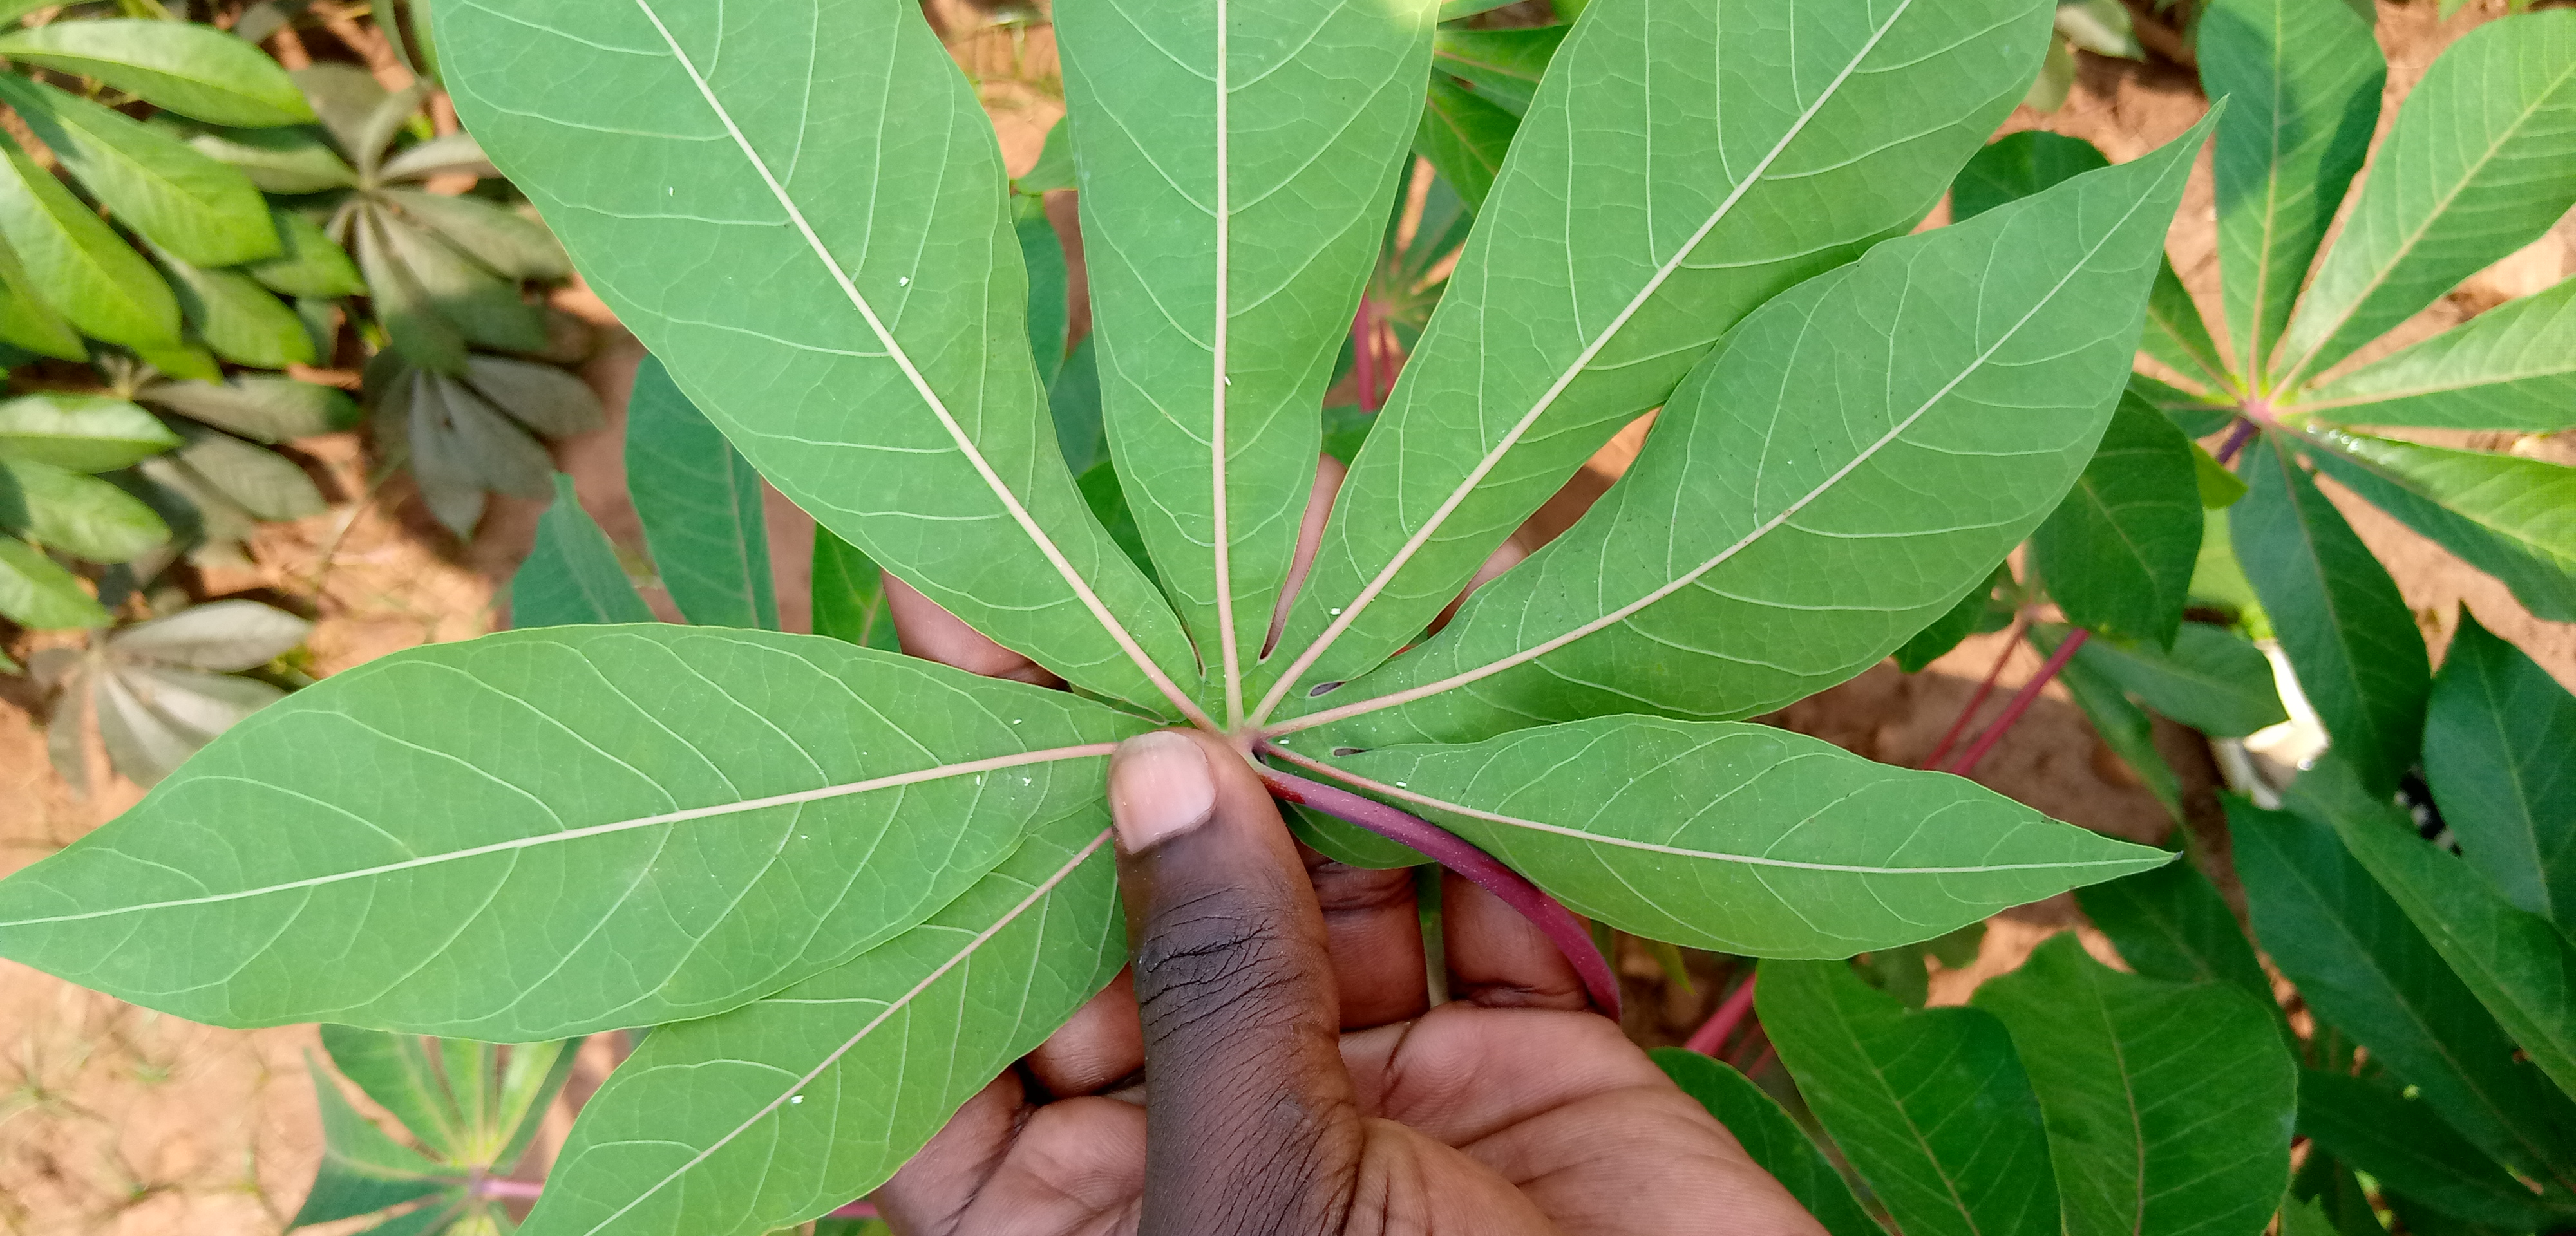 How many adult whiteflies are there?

9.